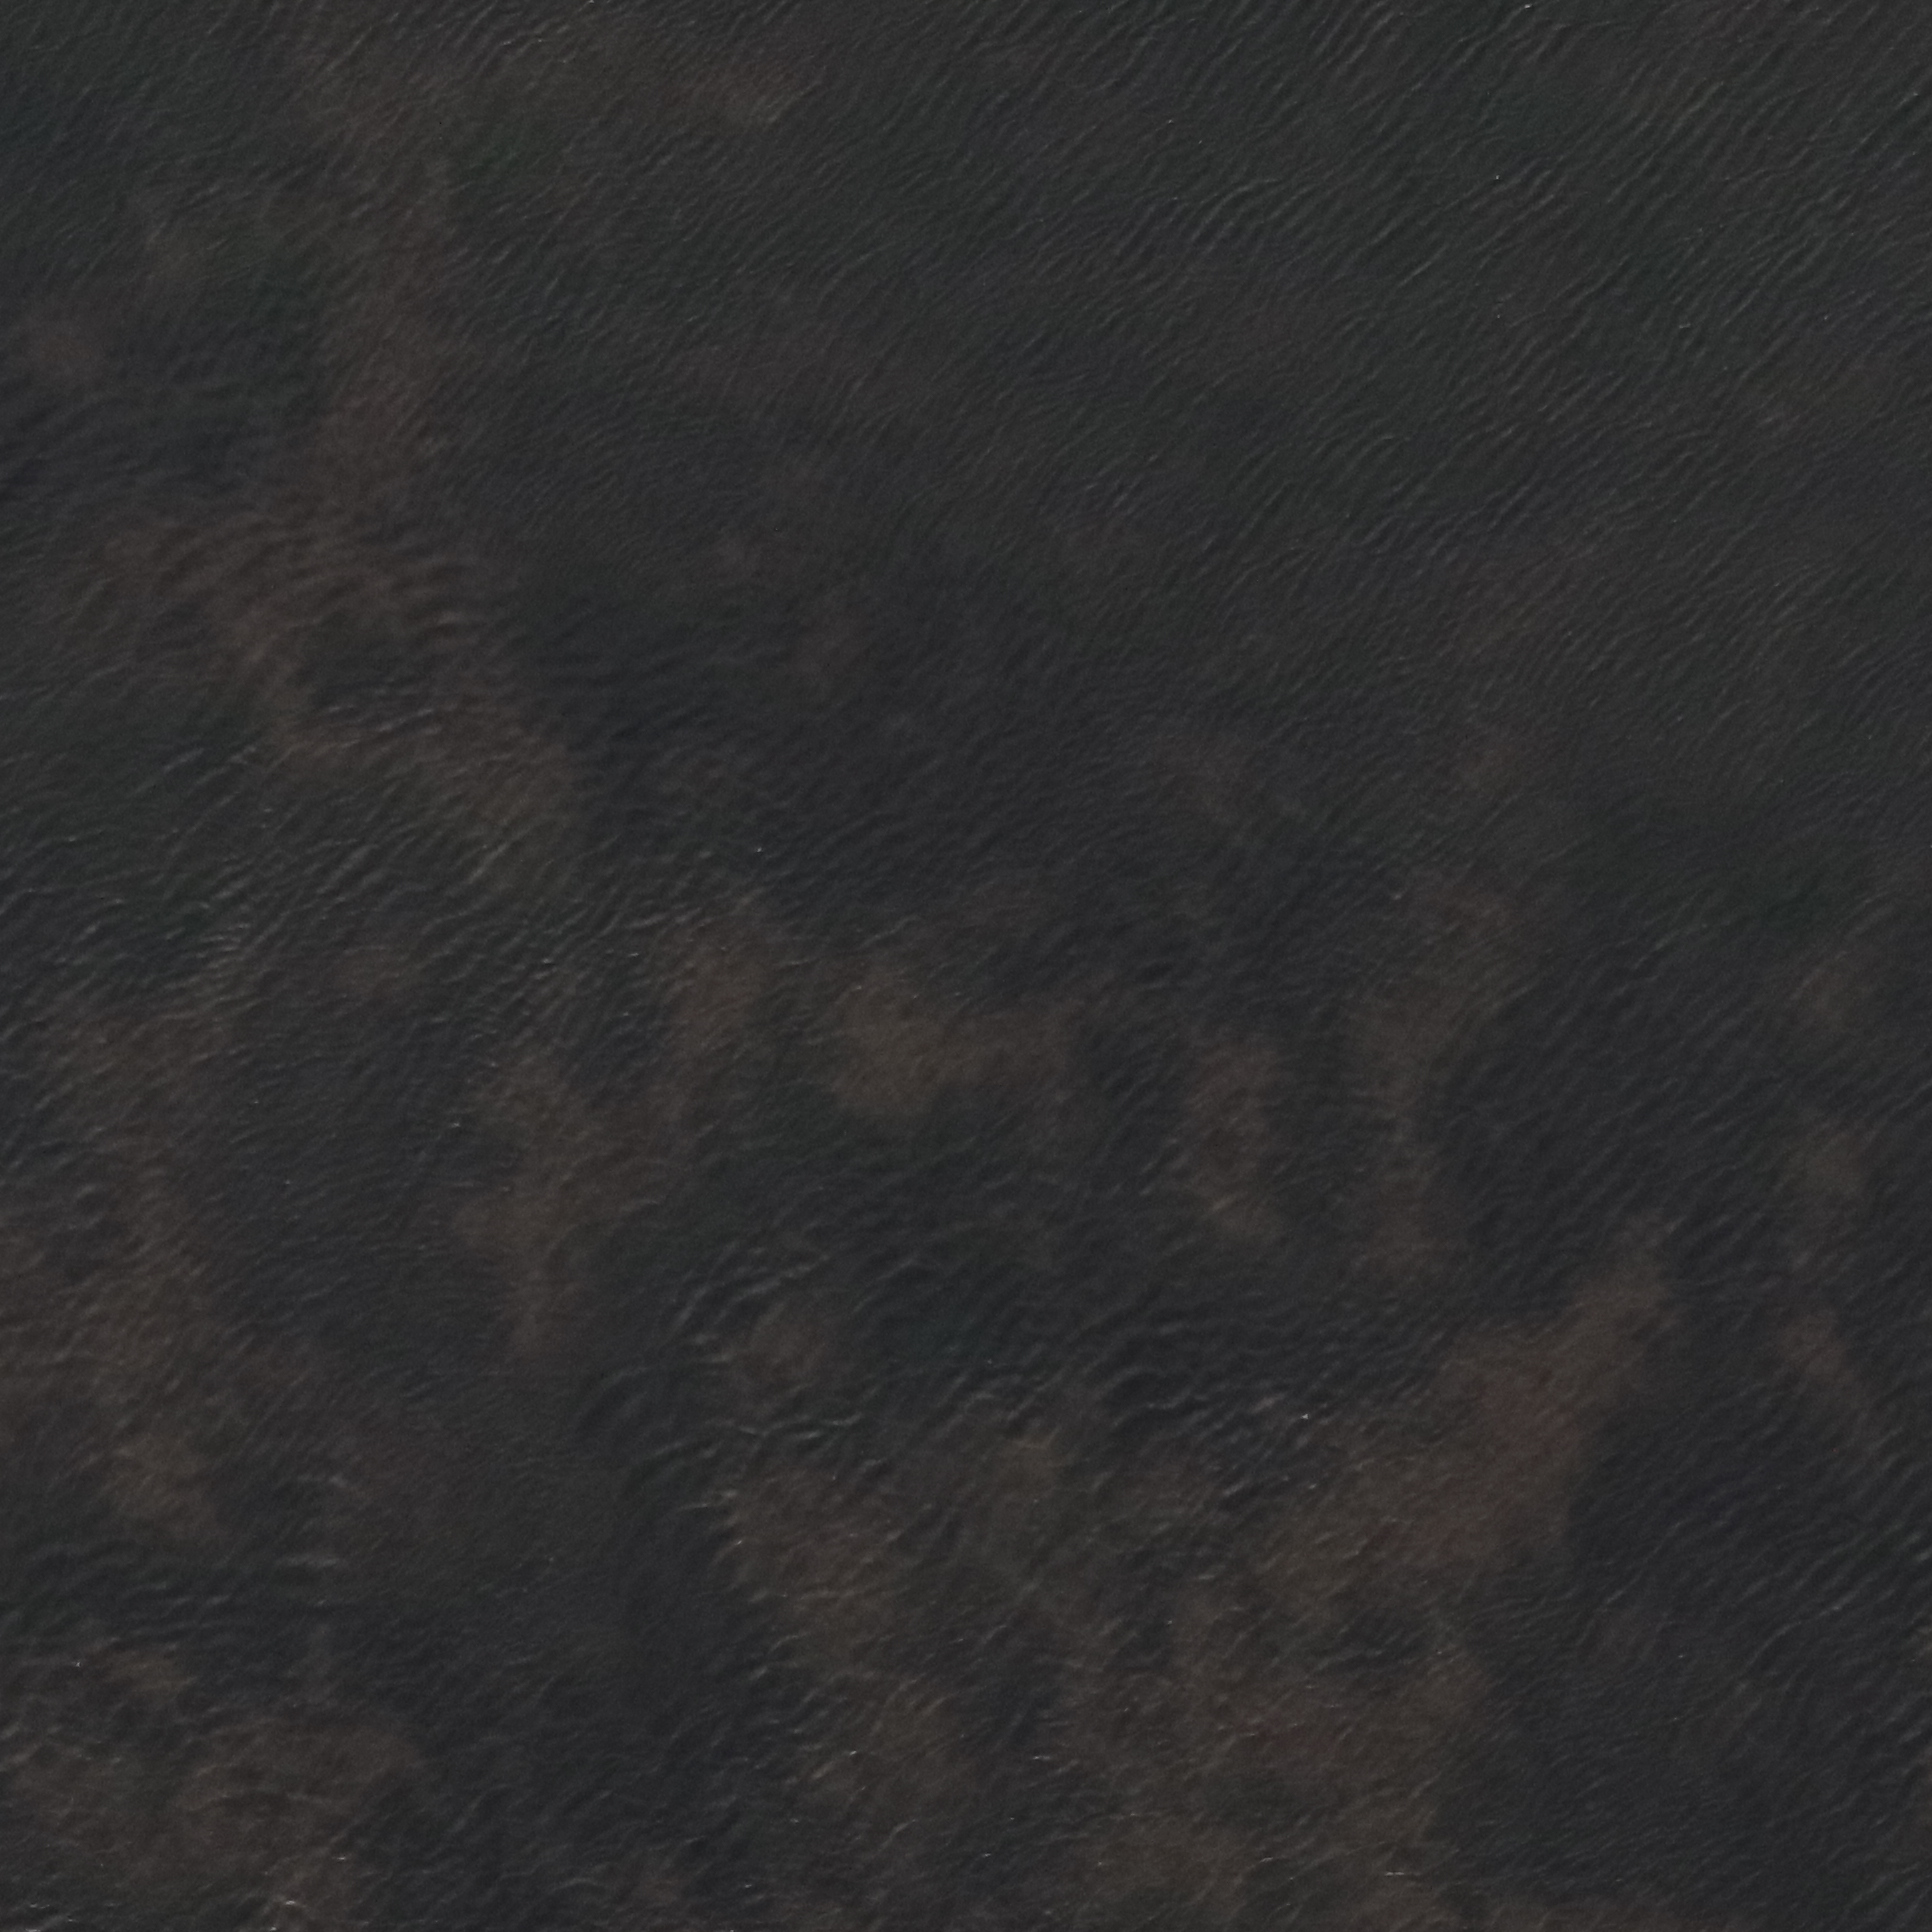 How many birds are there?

0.